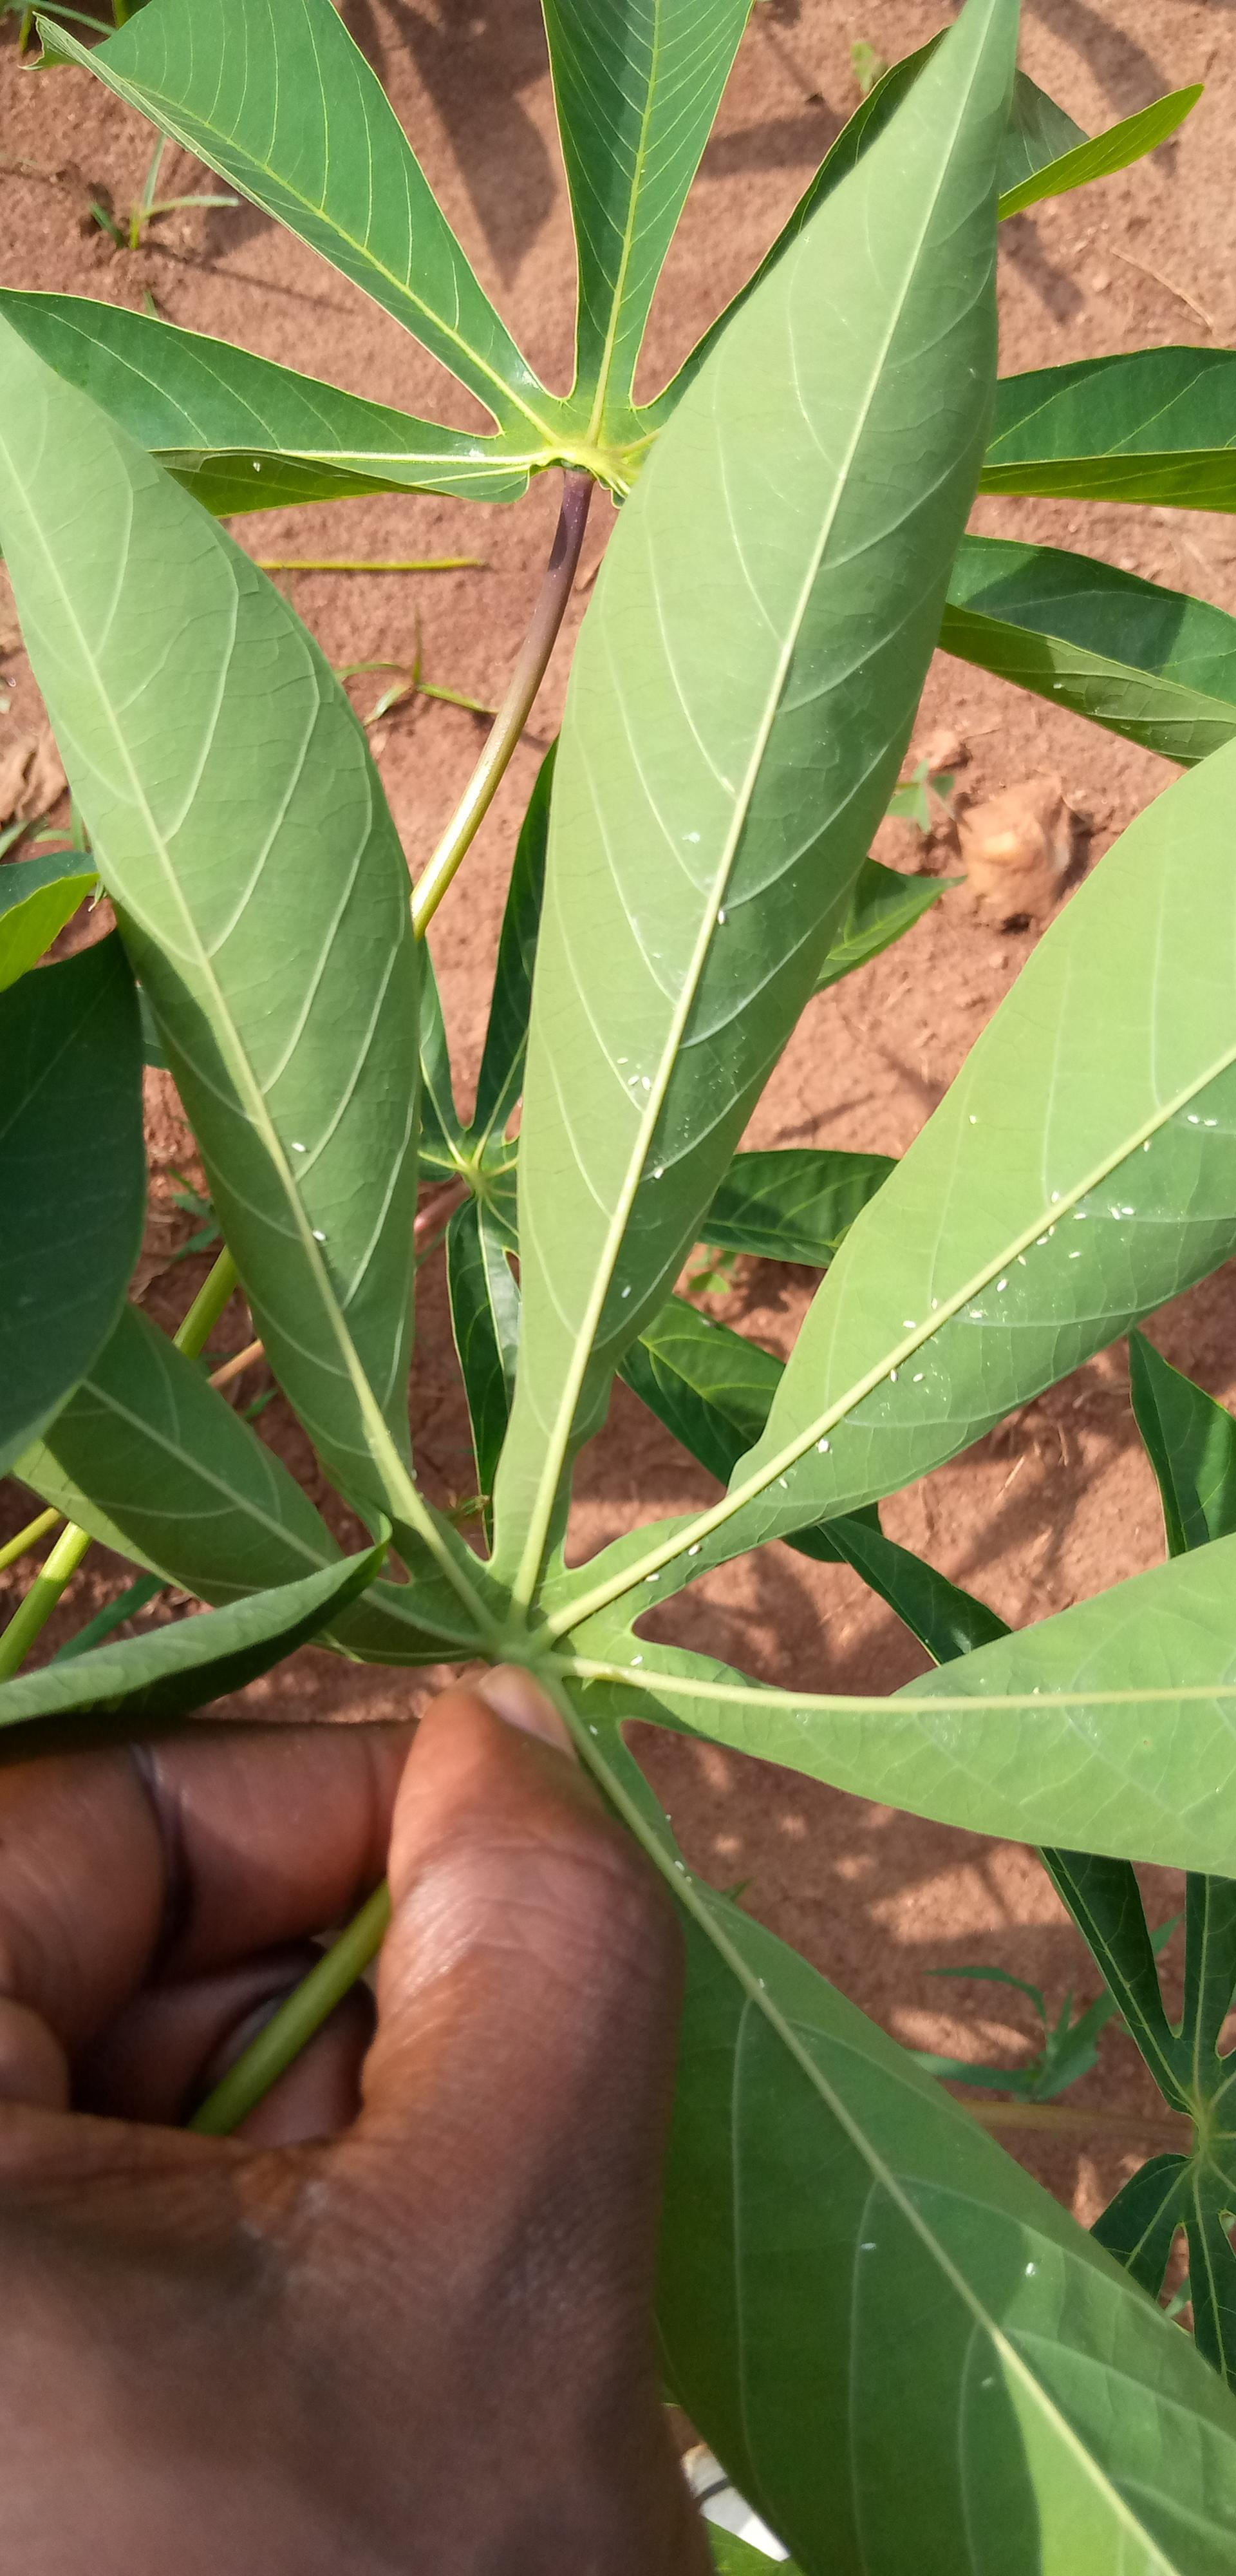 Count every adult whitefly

37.